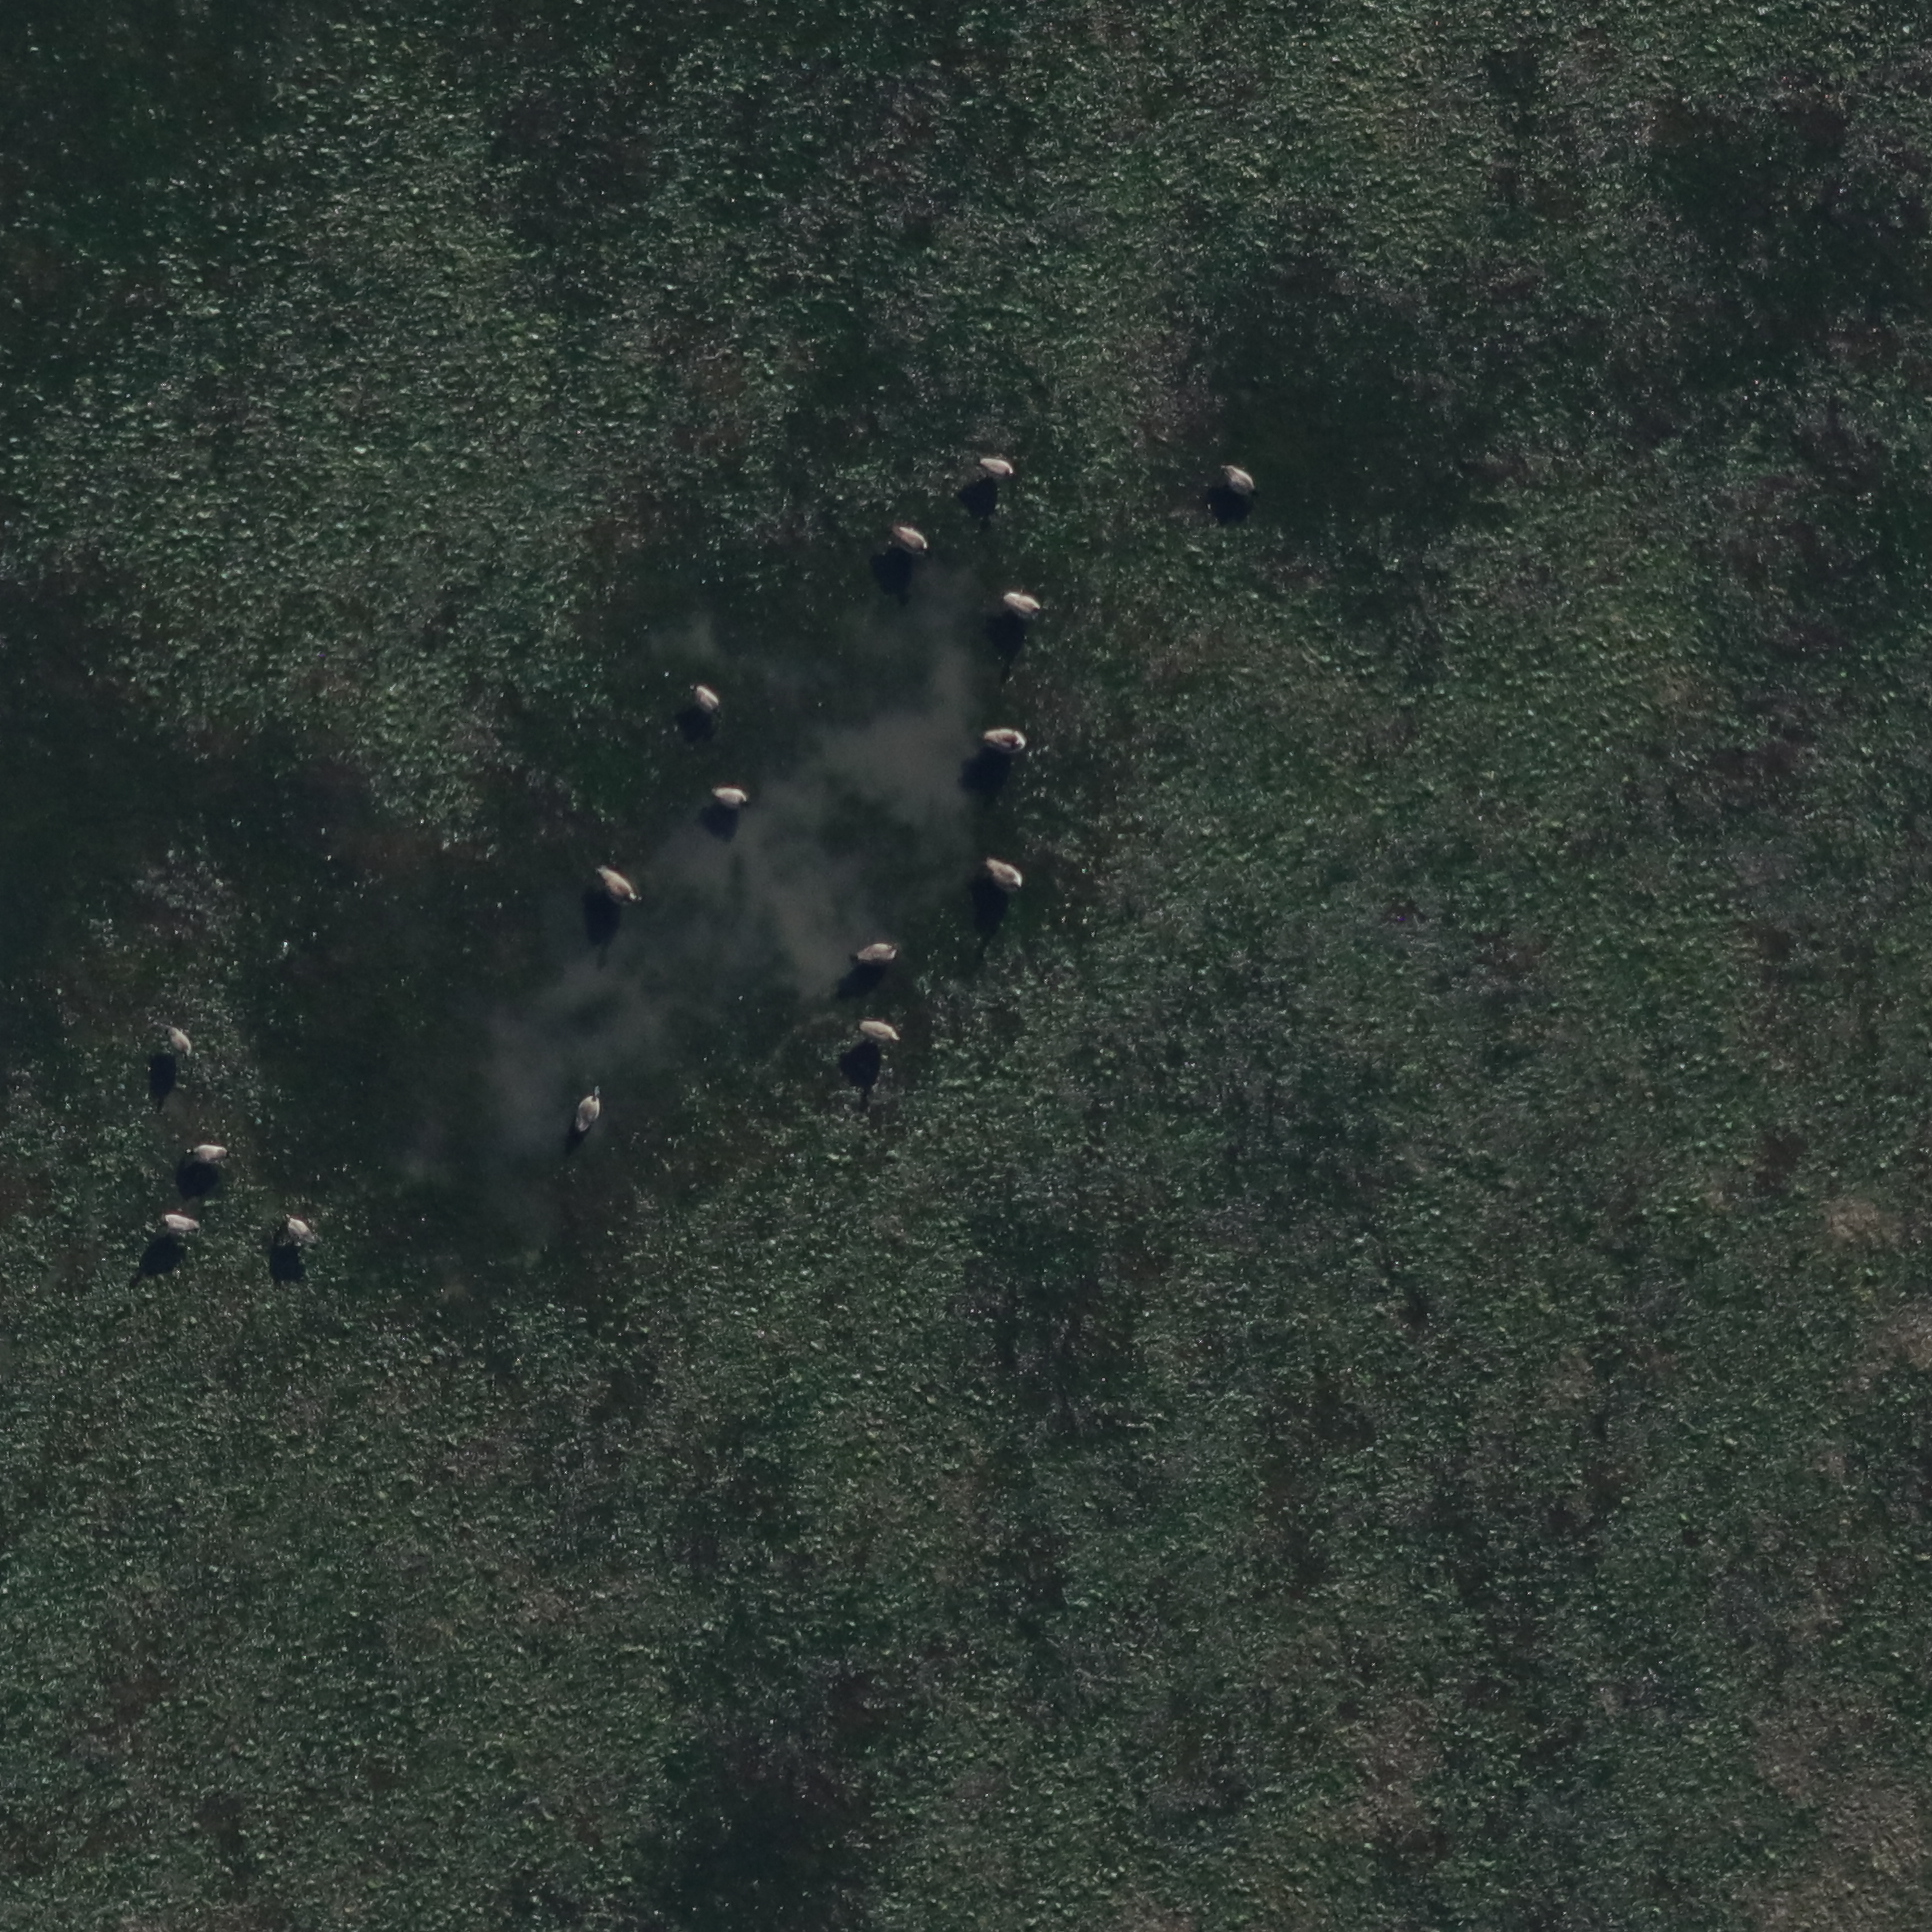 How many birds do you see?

16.